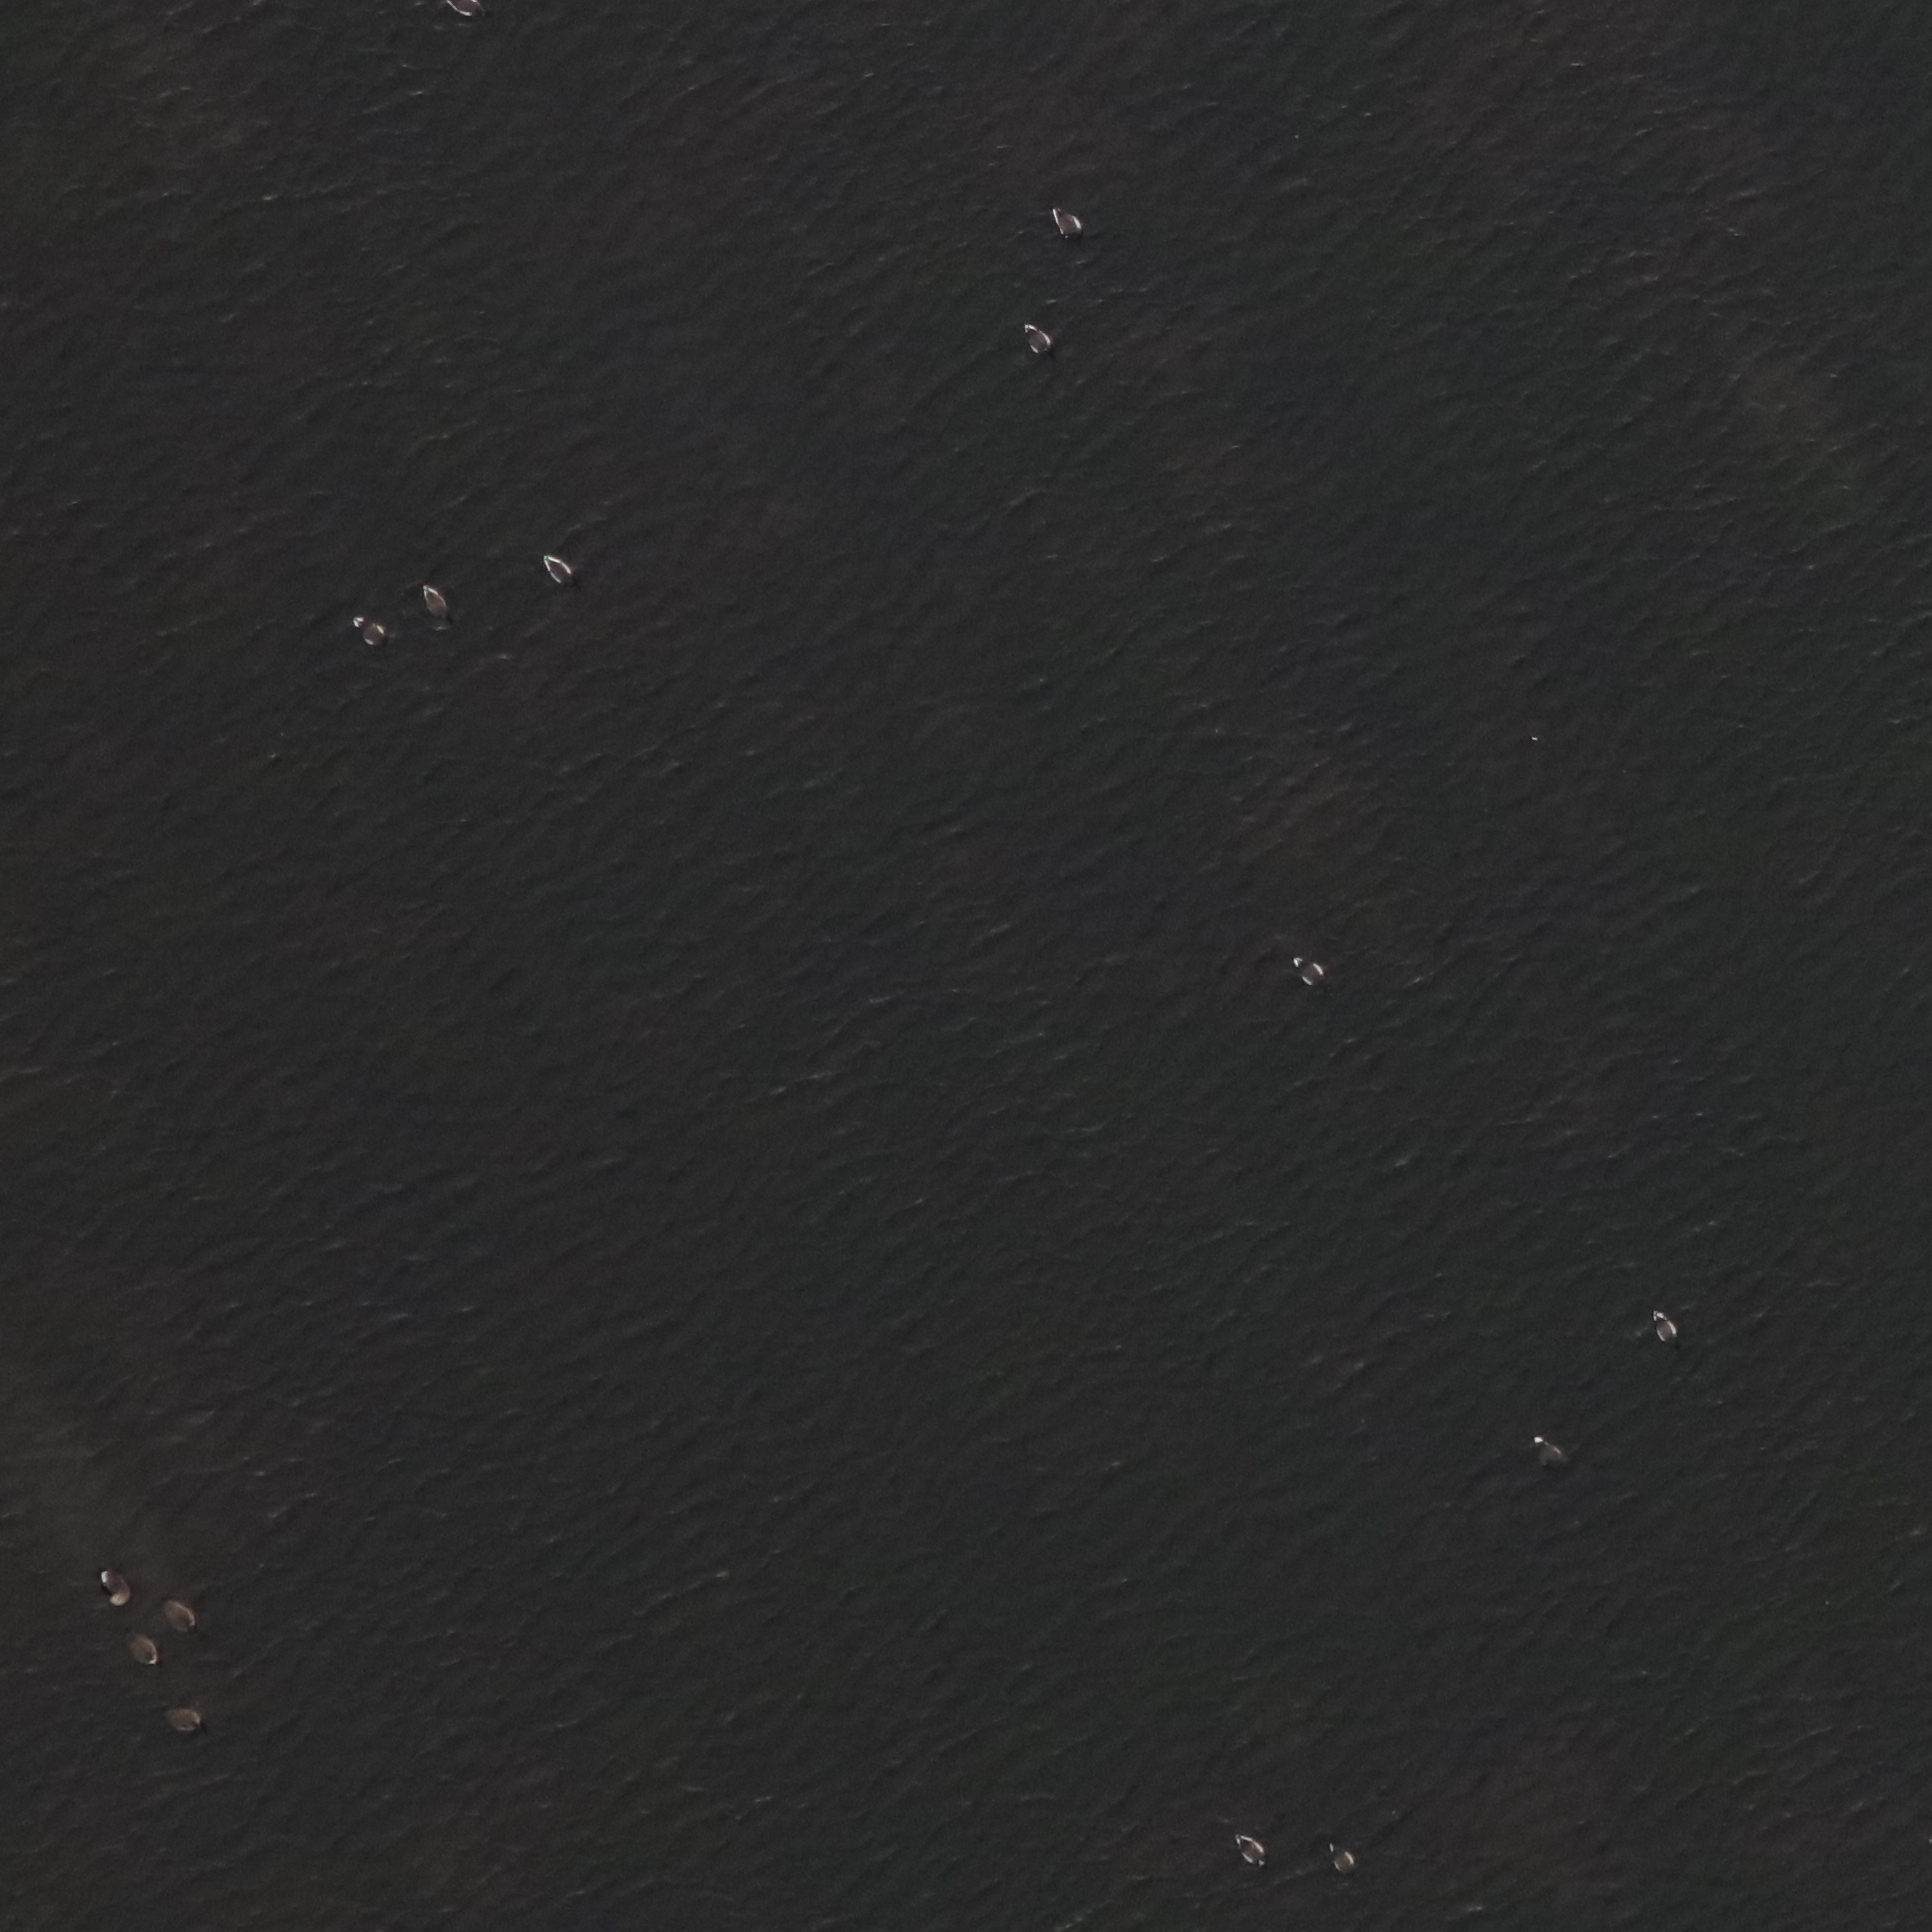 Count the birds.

15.